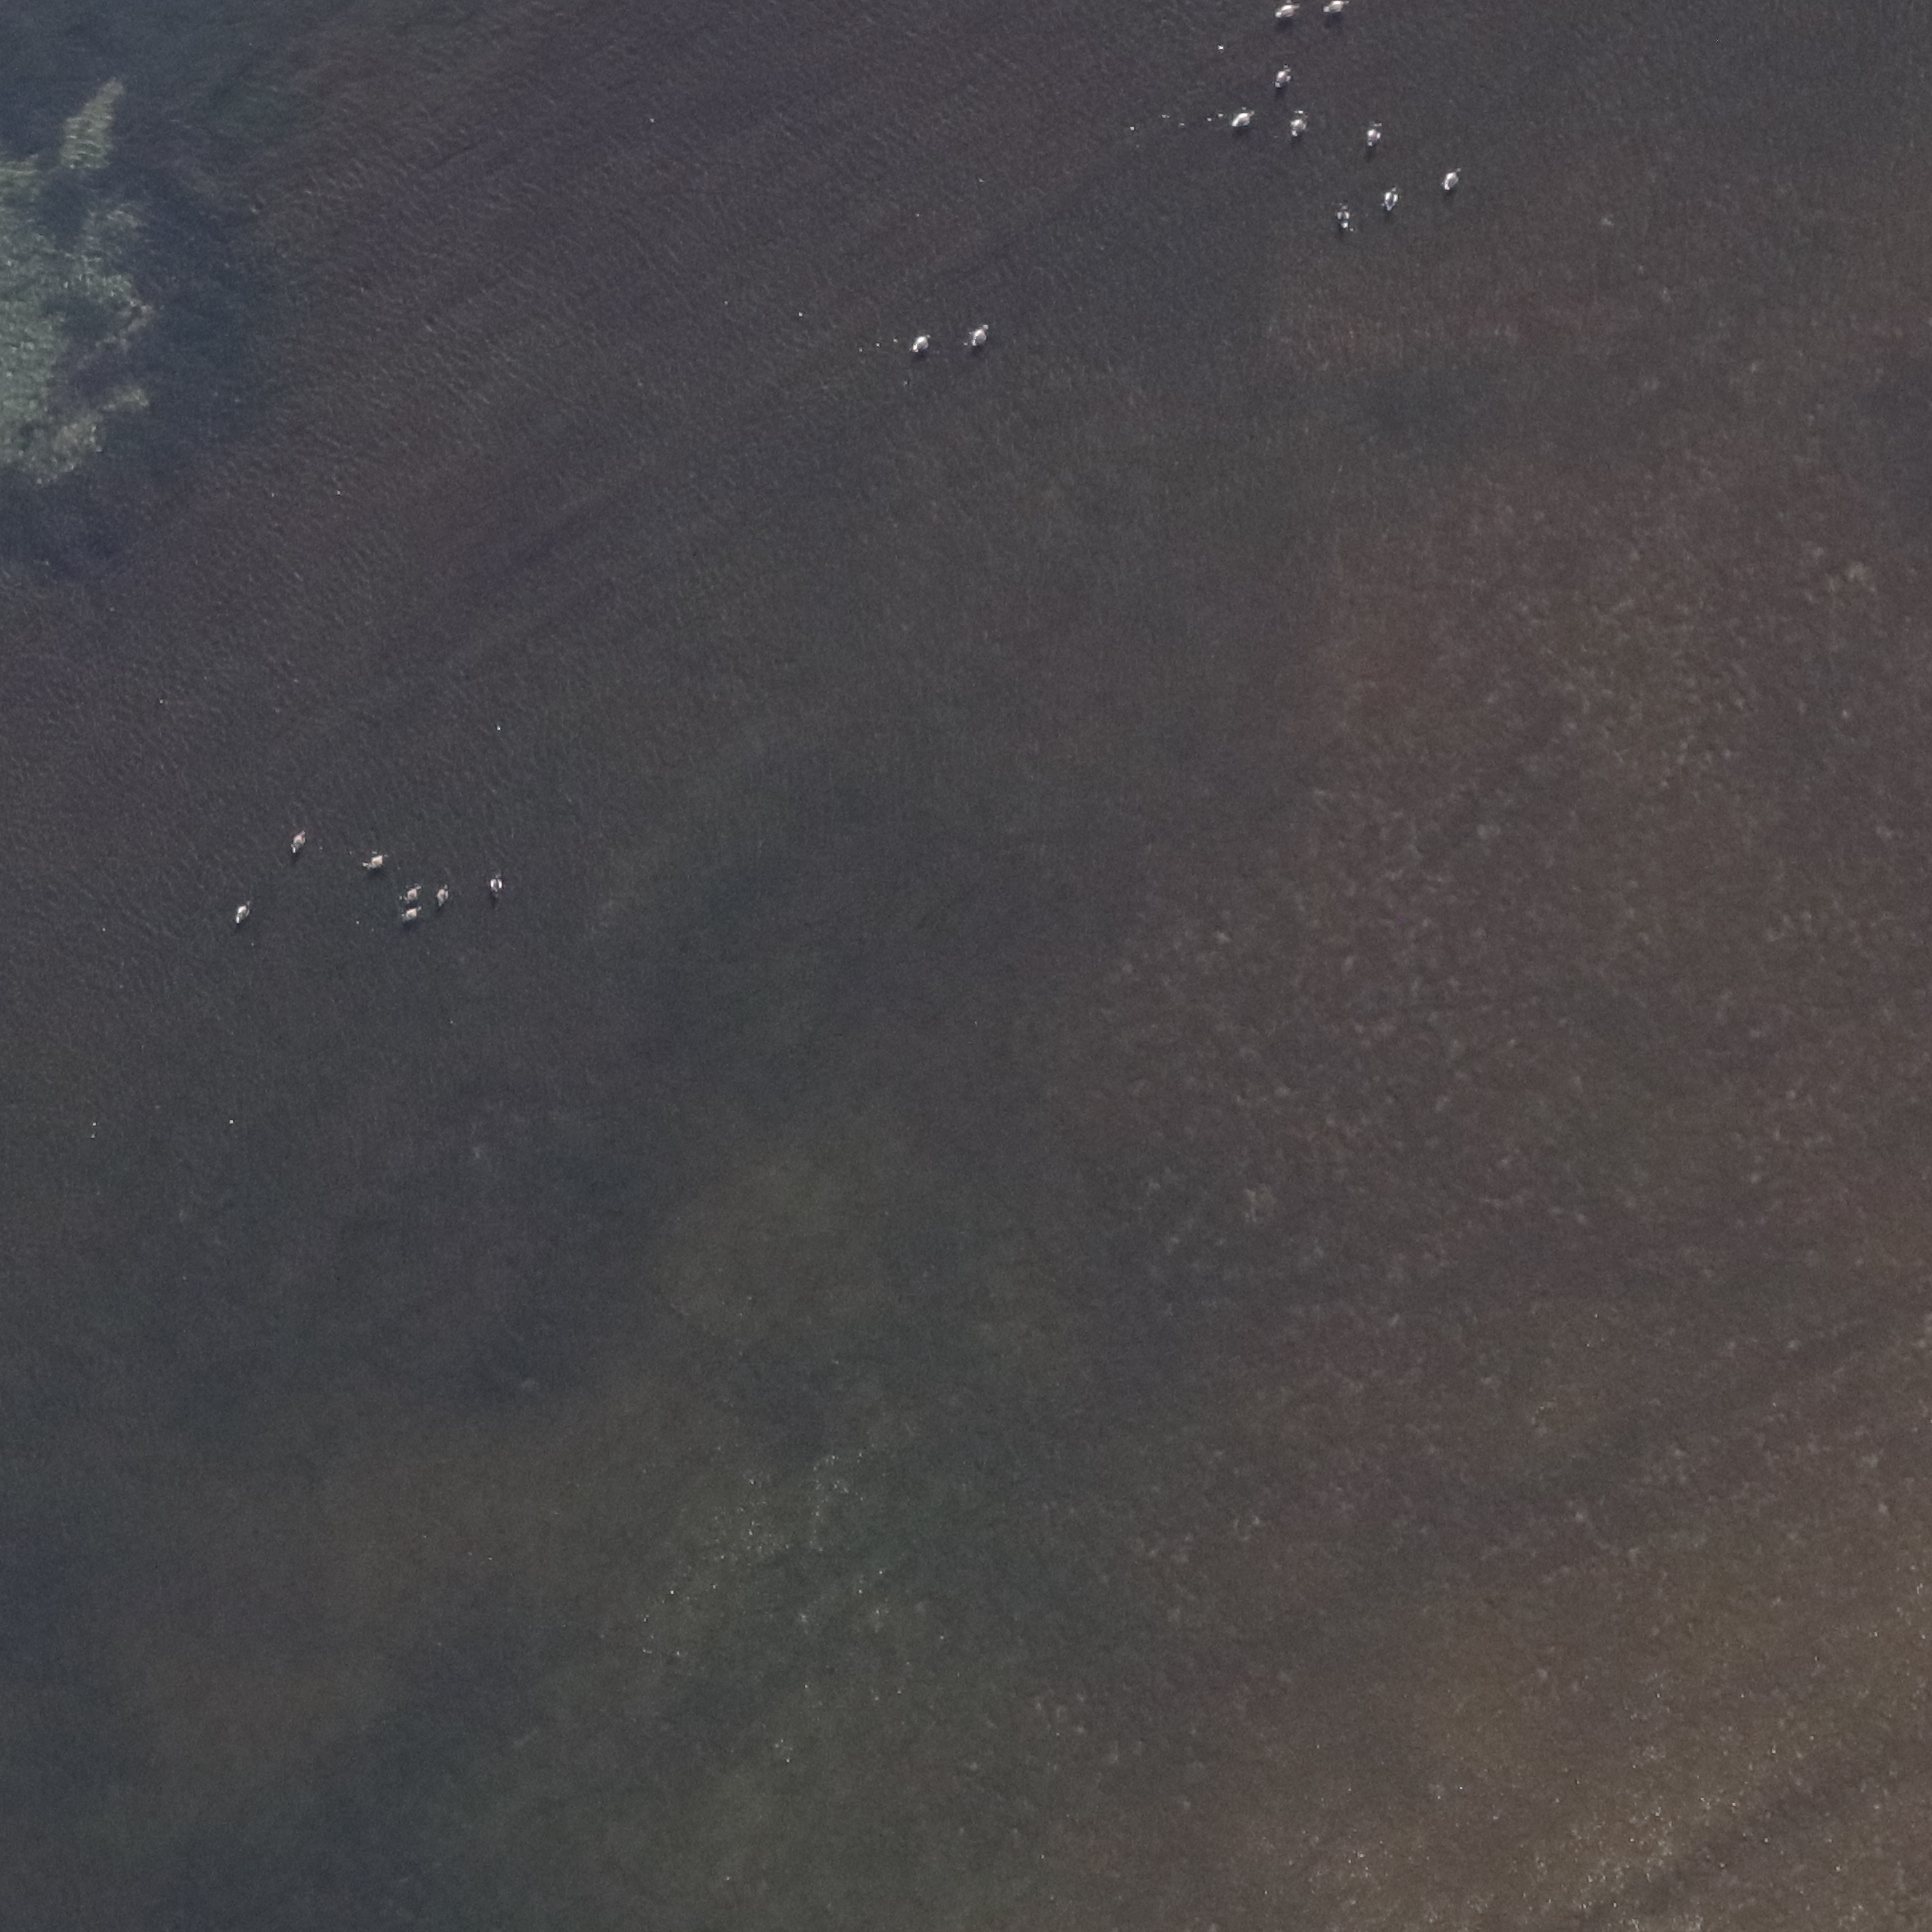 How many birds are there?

18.